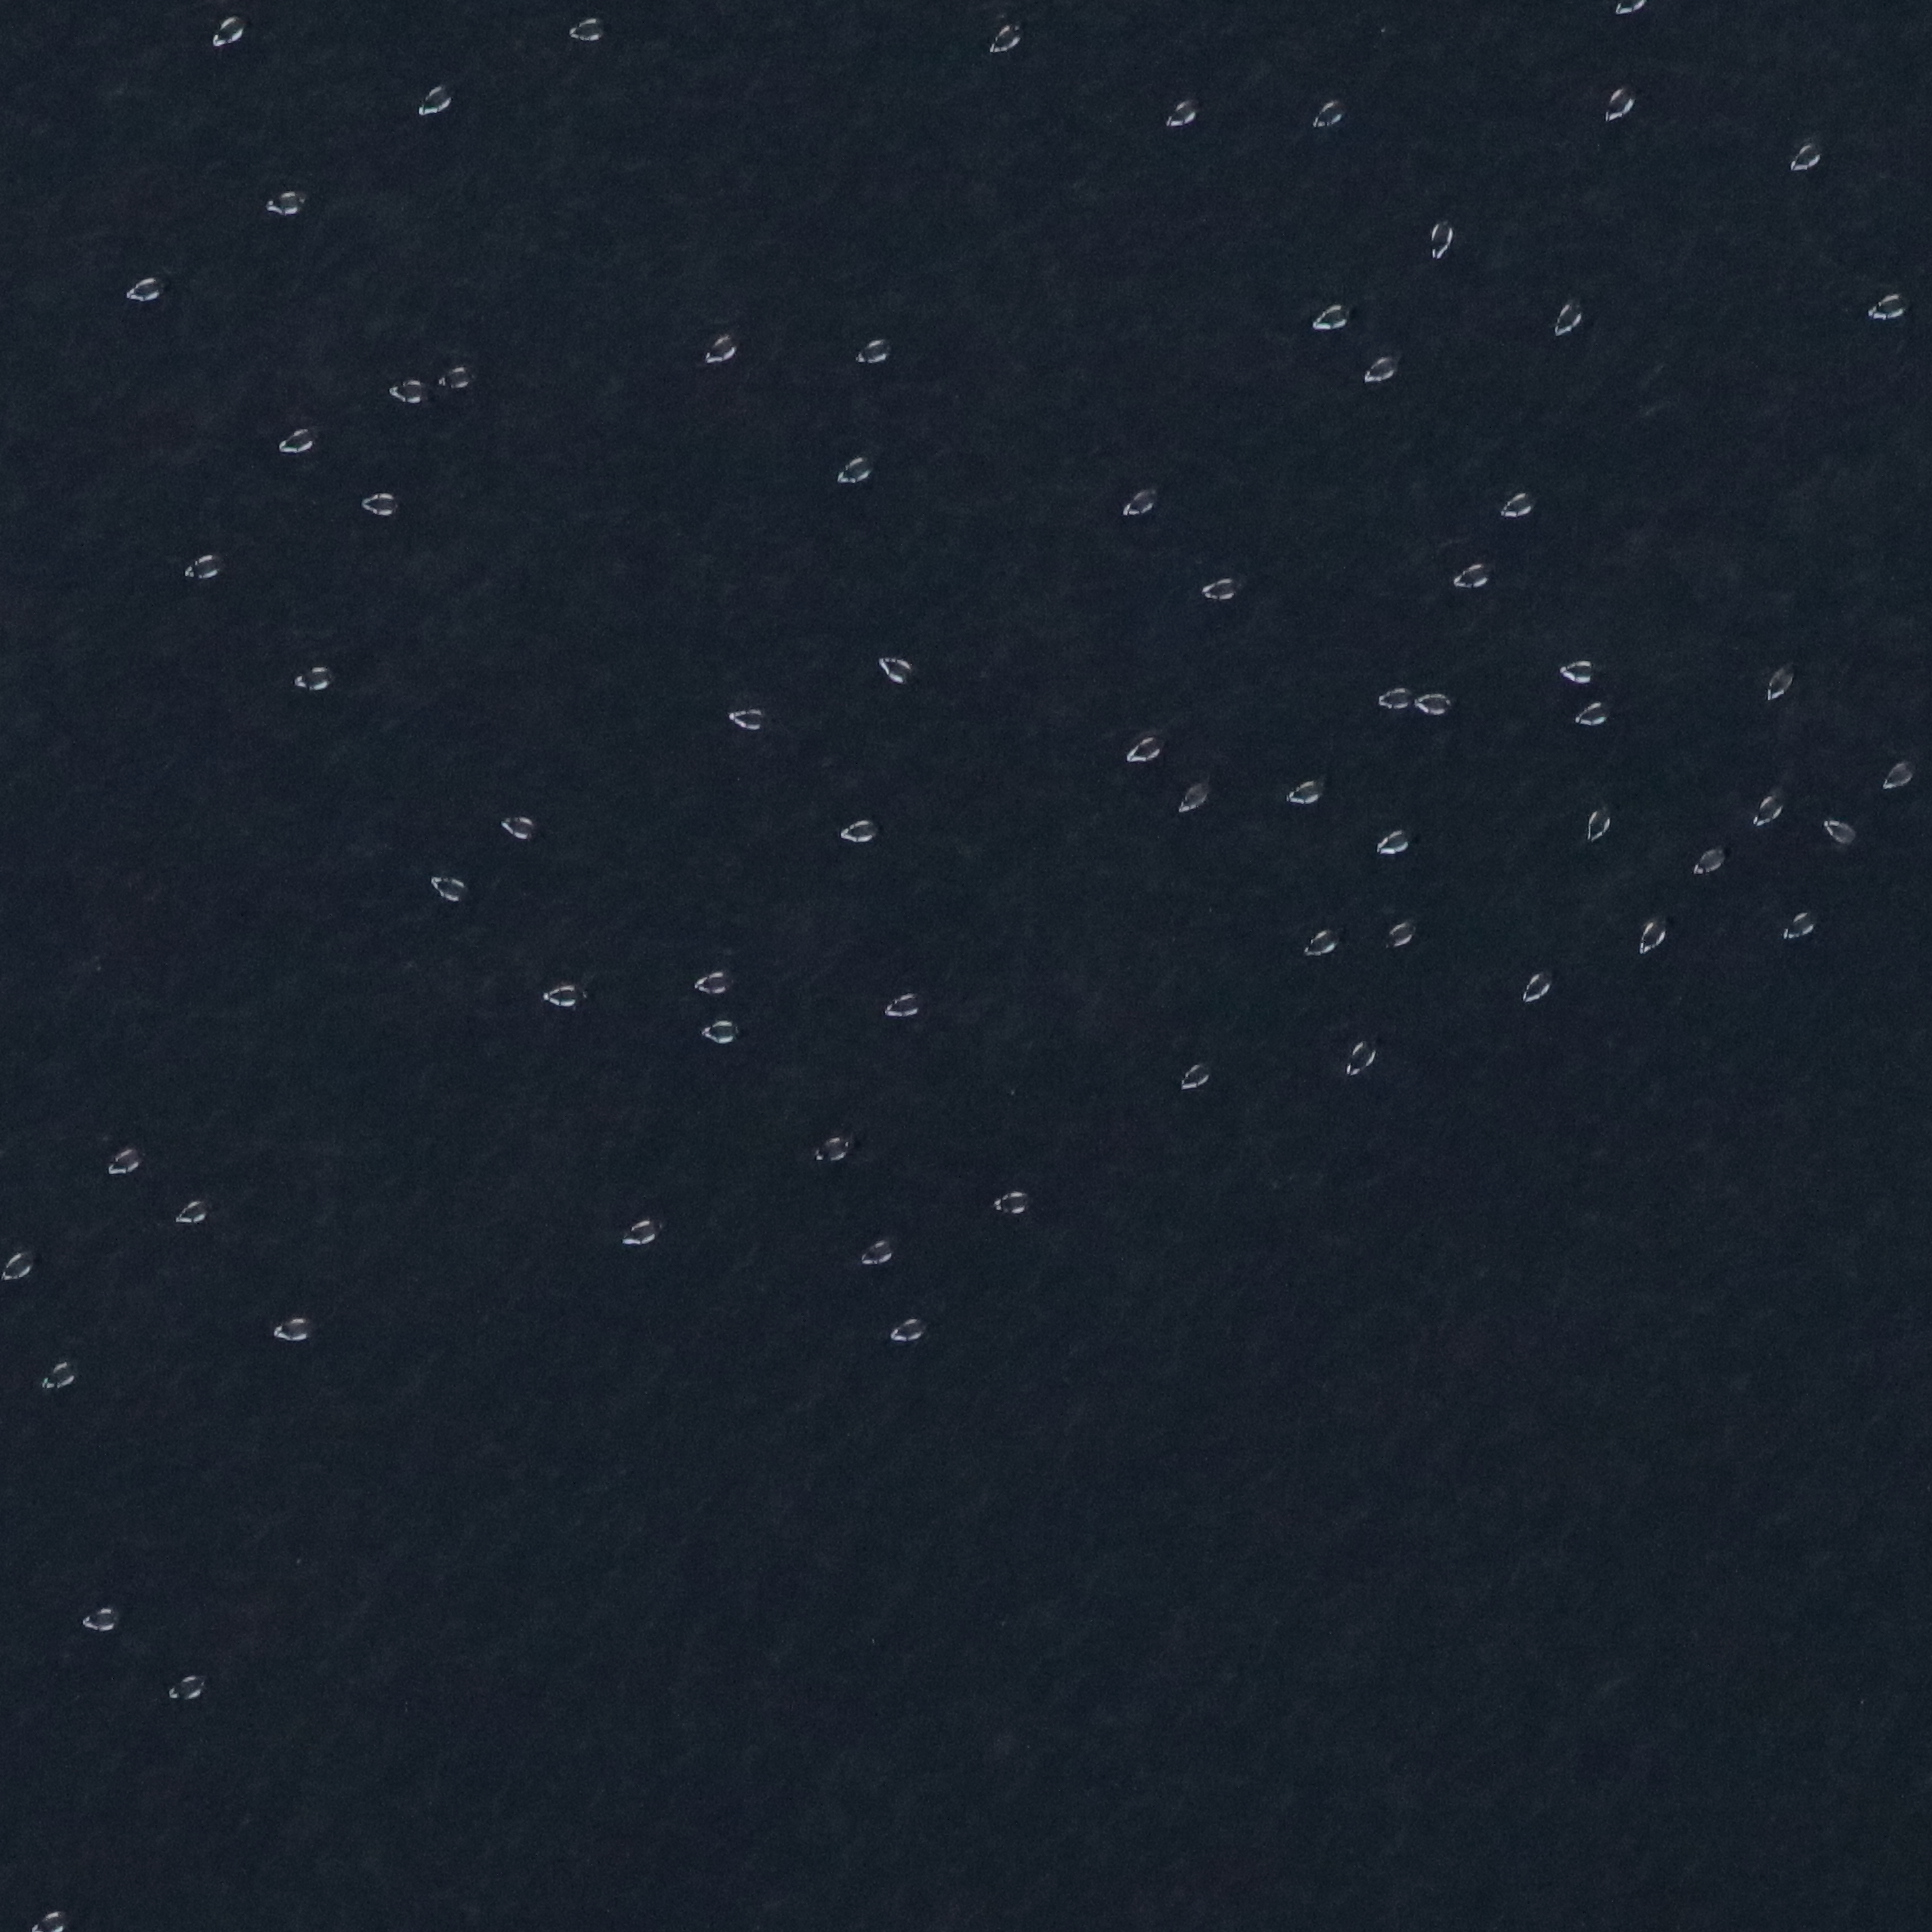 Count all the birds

72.